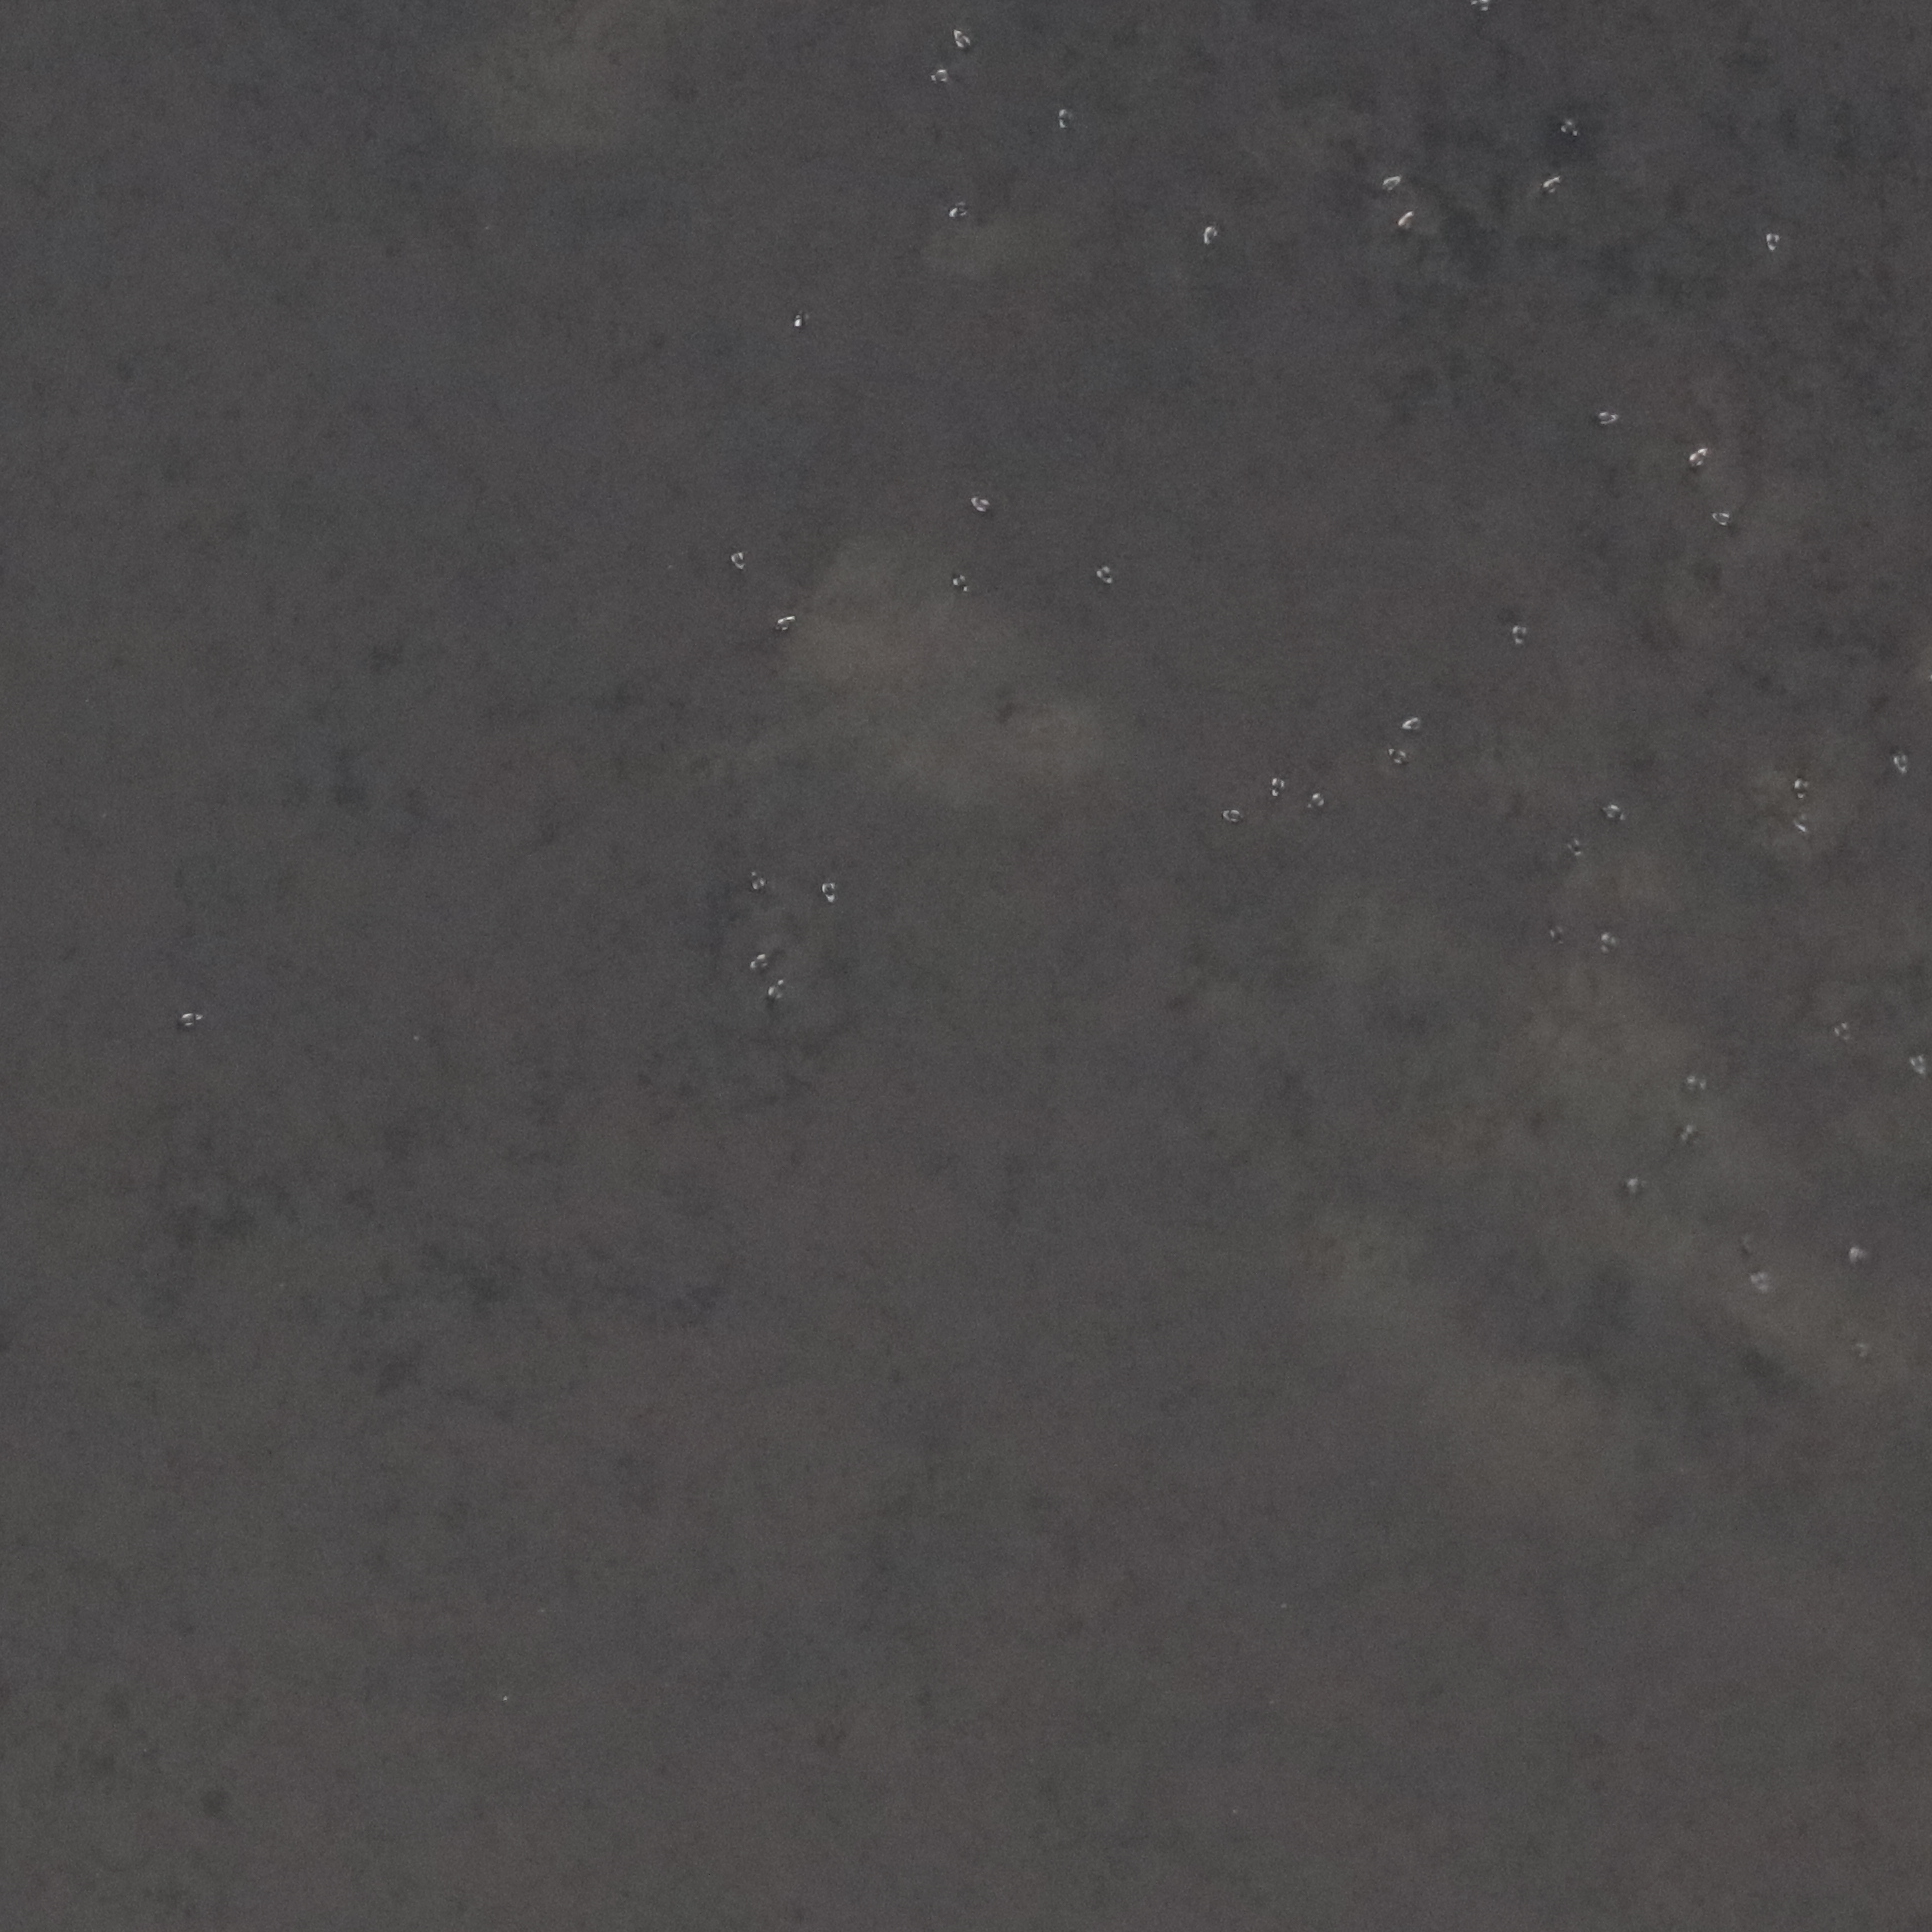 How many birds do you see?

47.